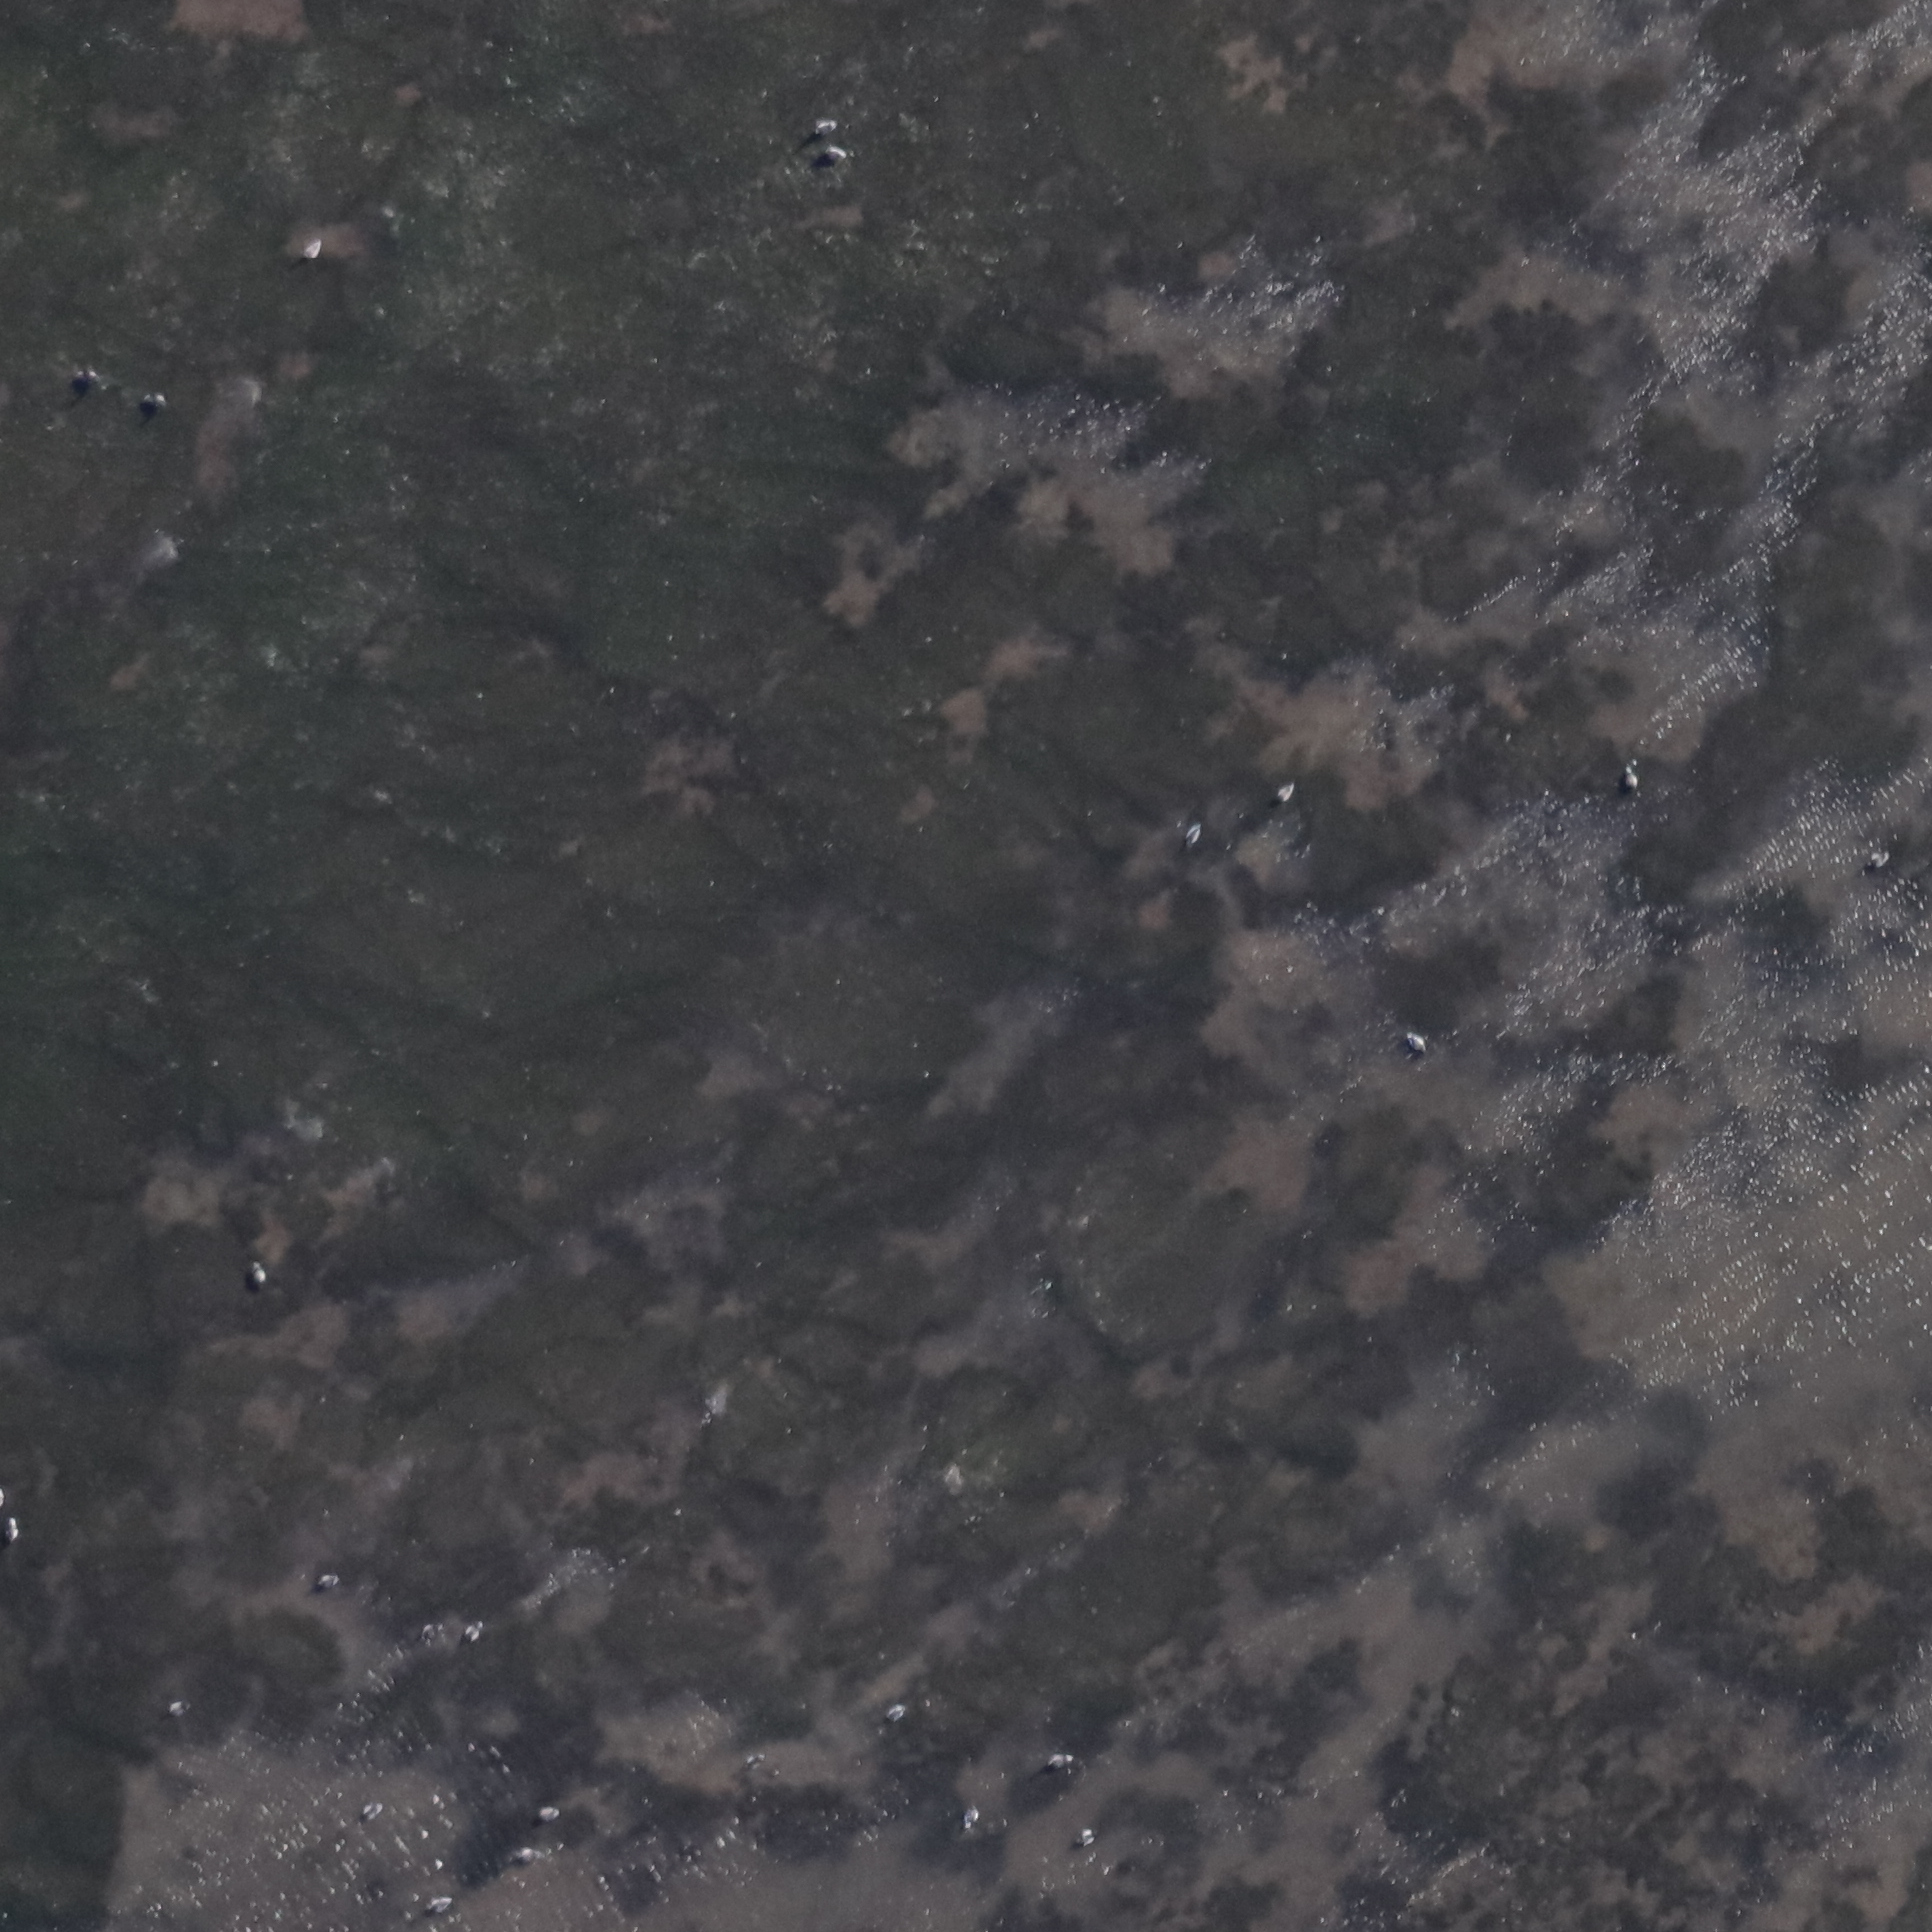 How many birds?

25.